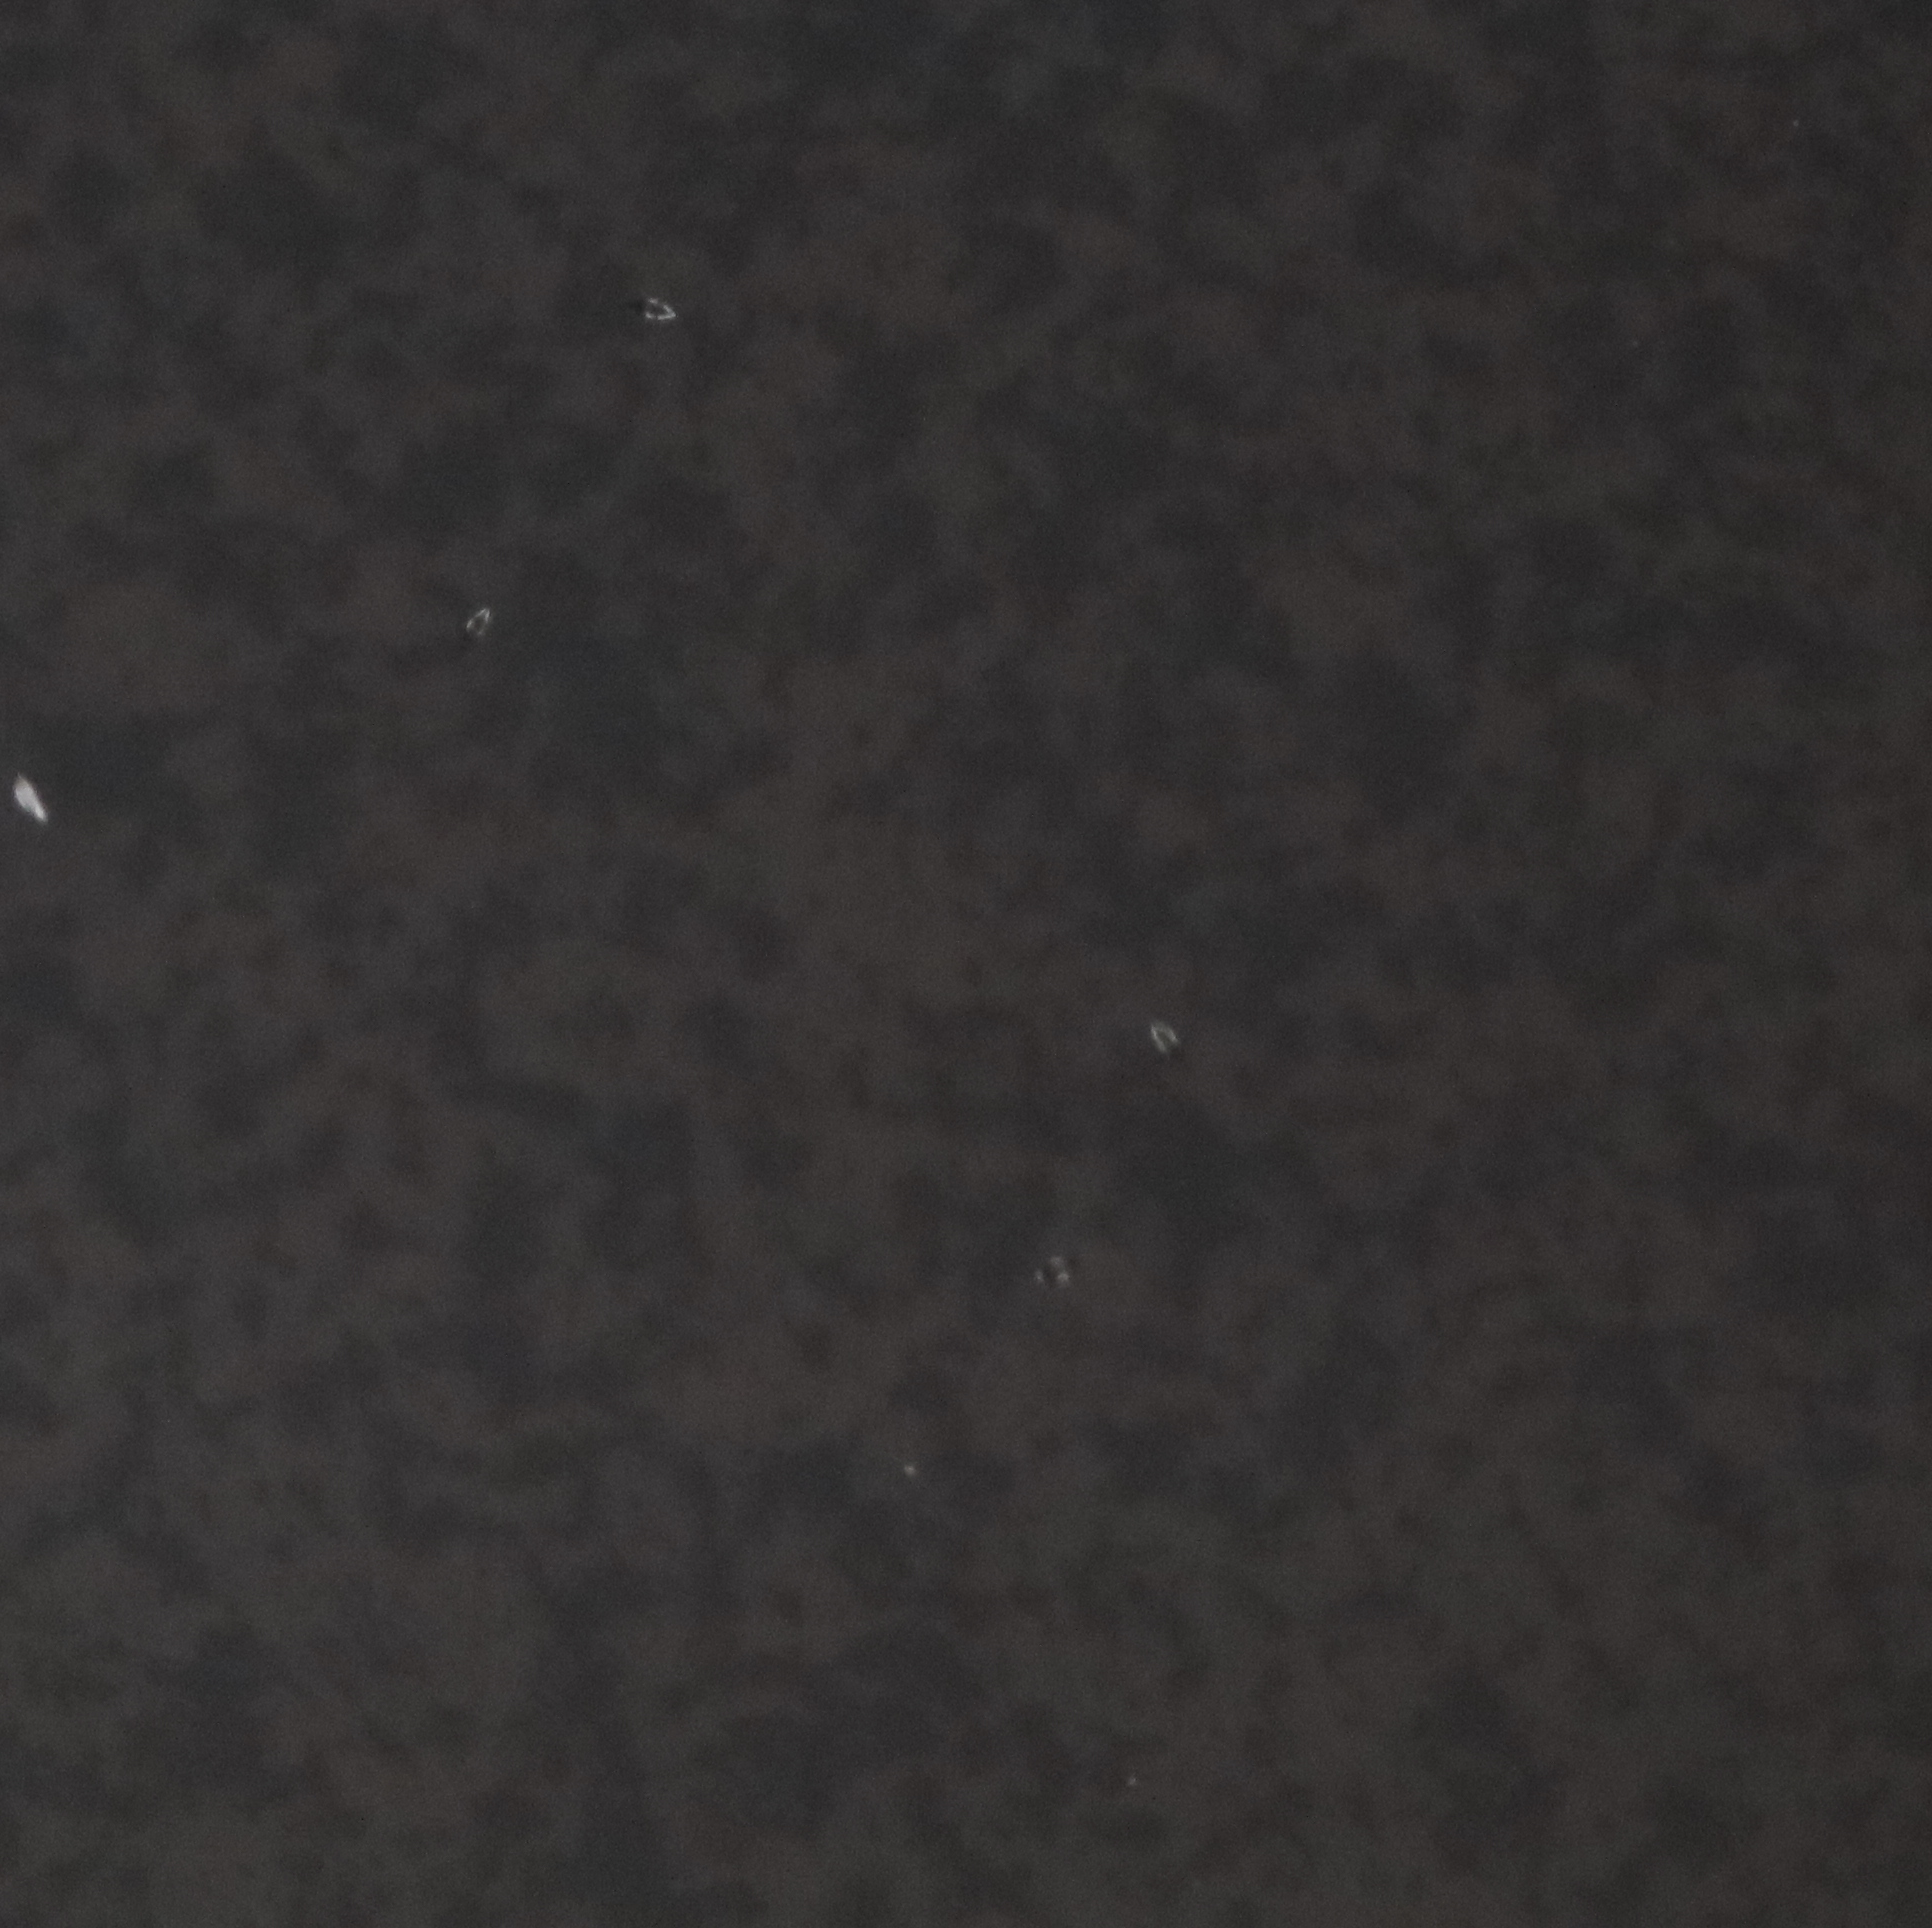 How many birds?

5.